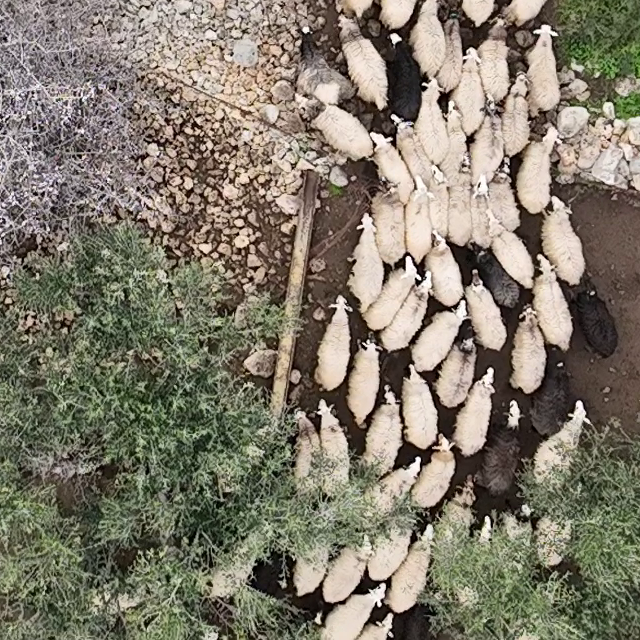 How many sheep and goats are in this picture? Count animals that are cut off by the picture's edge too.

60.